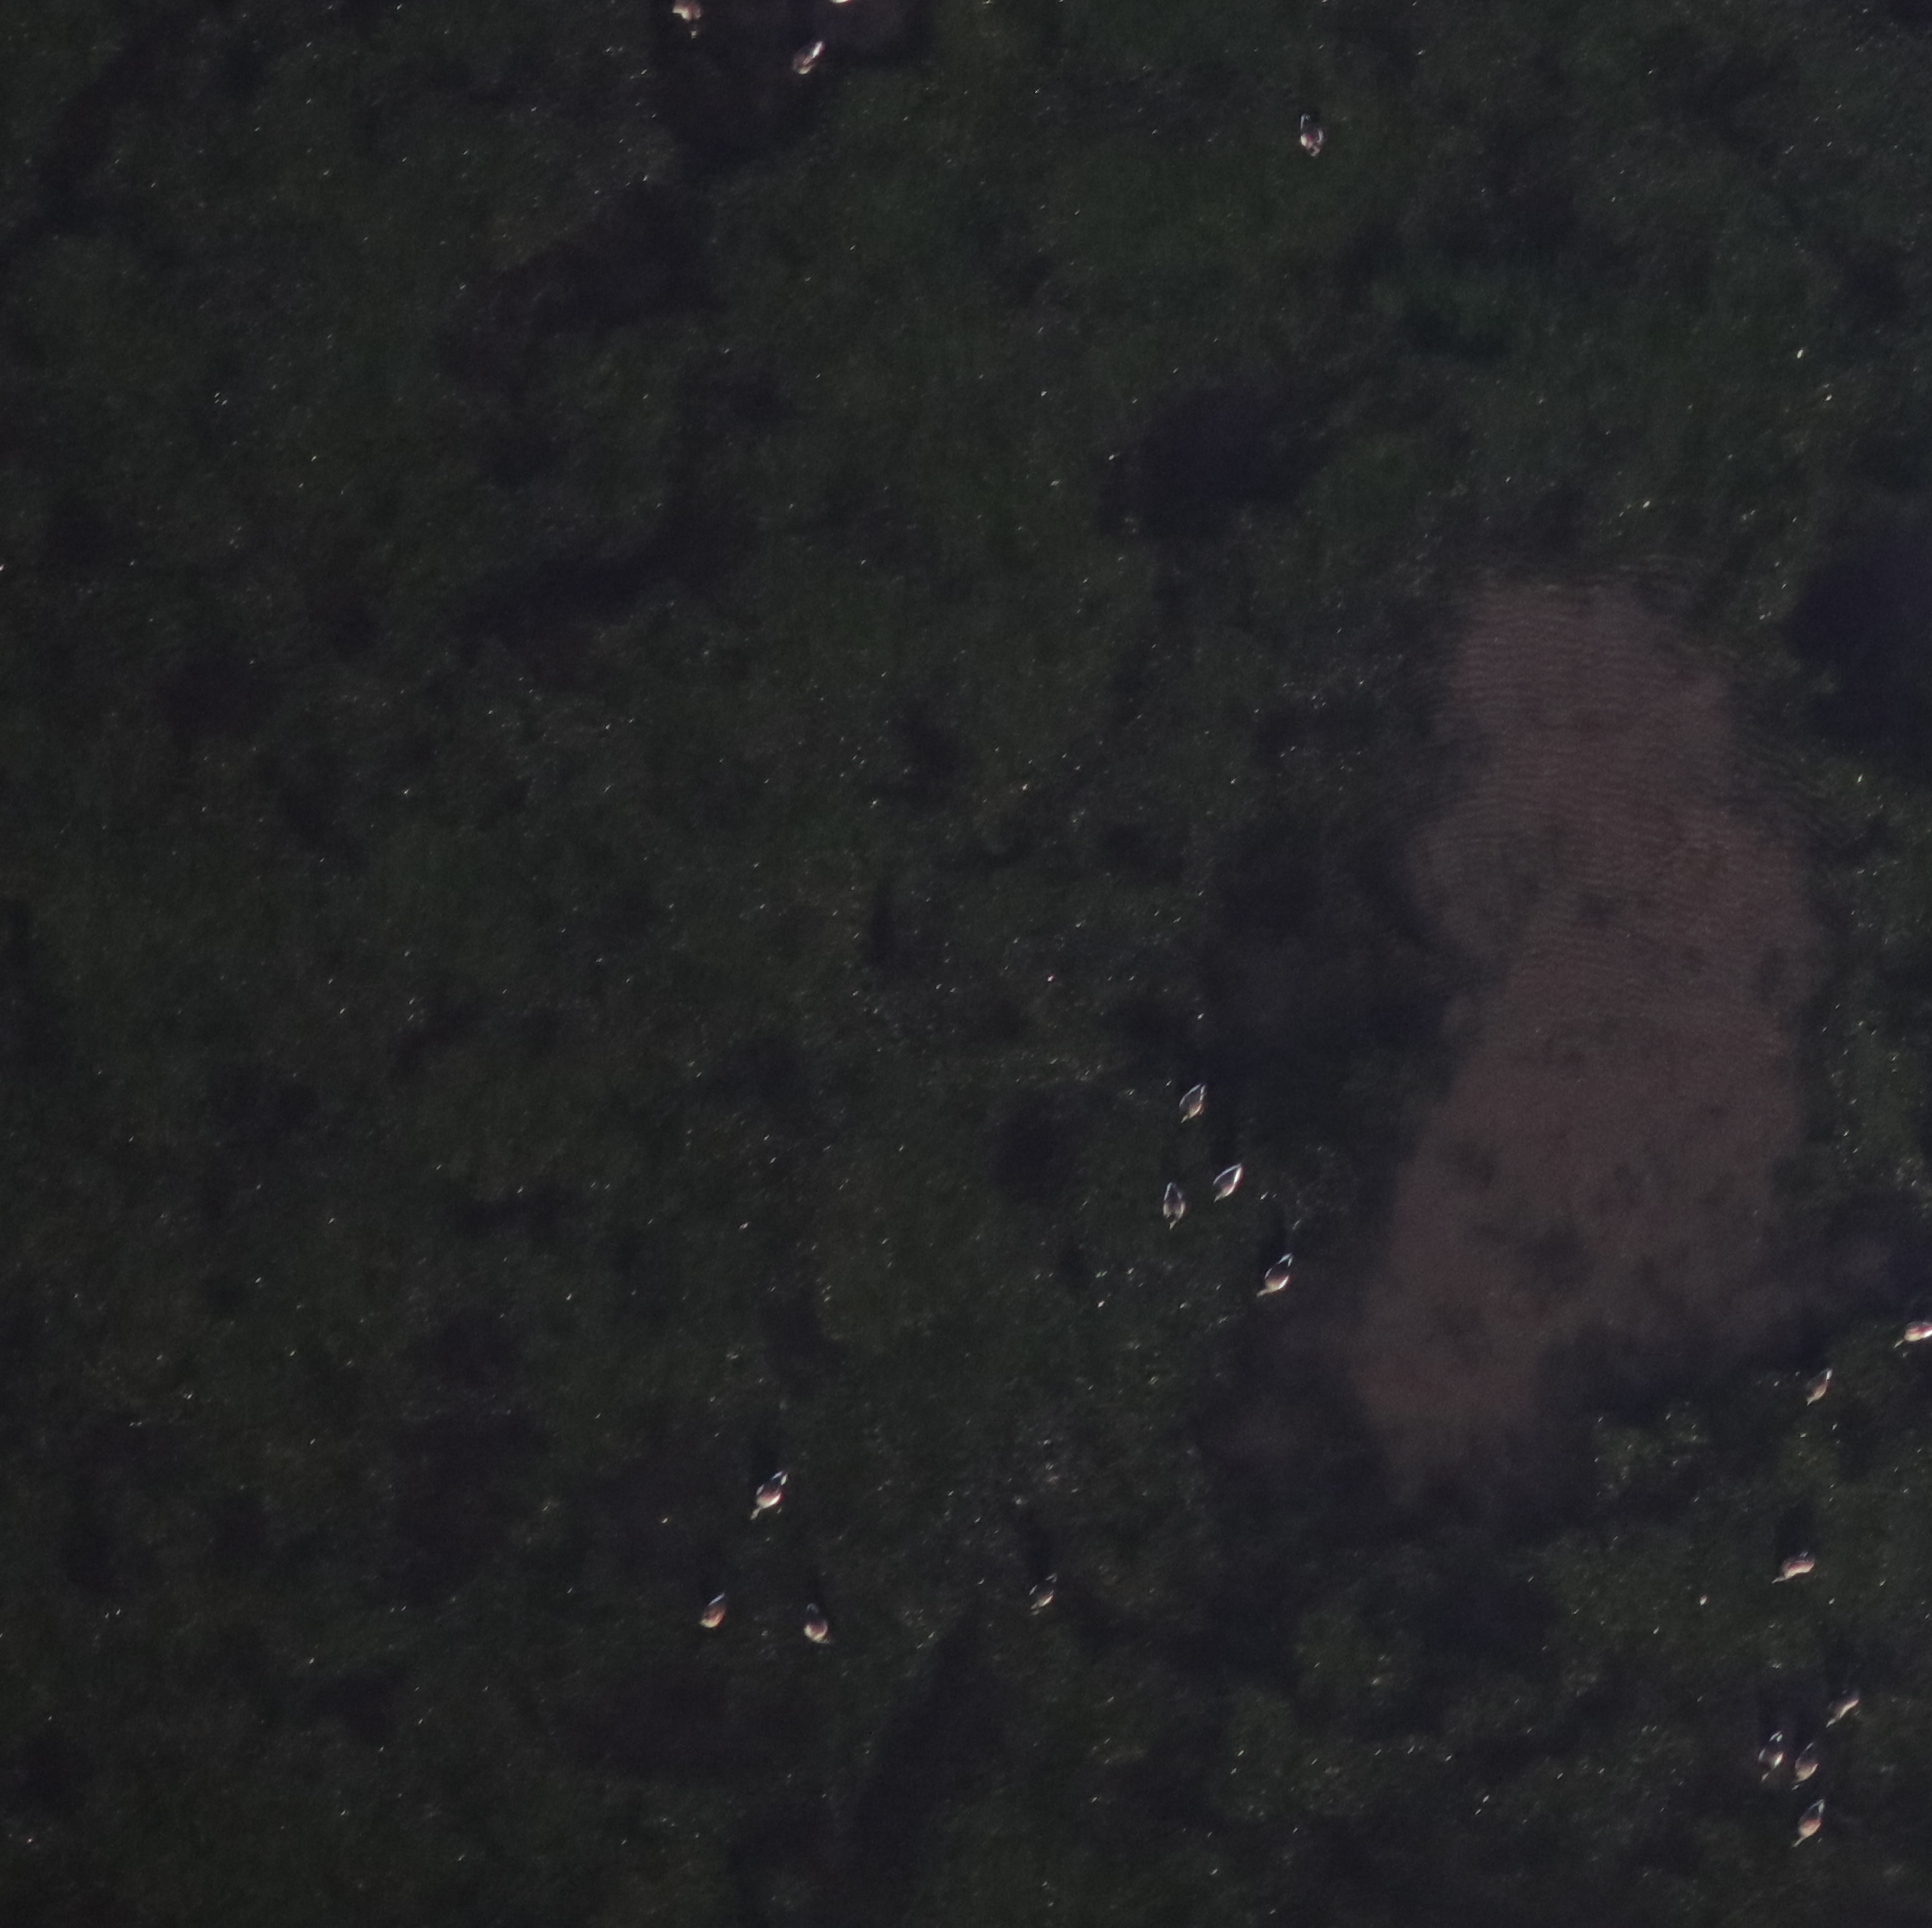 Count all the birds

18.